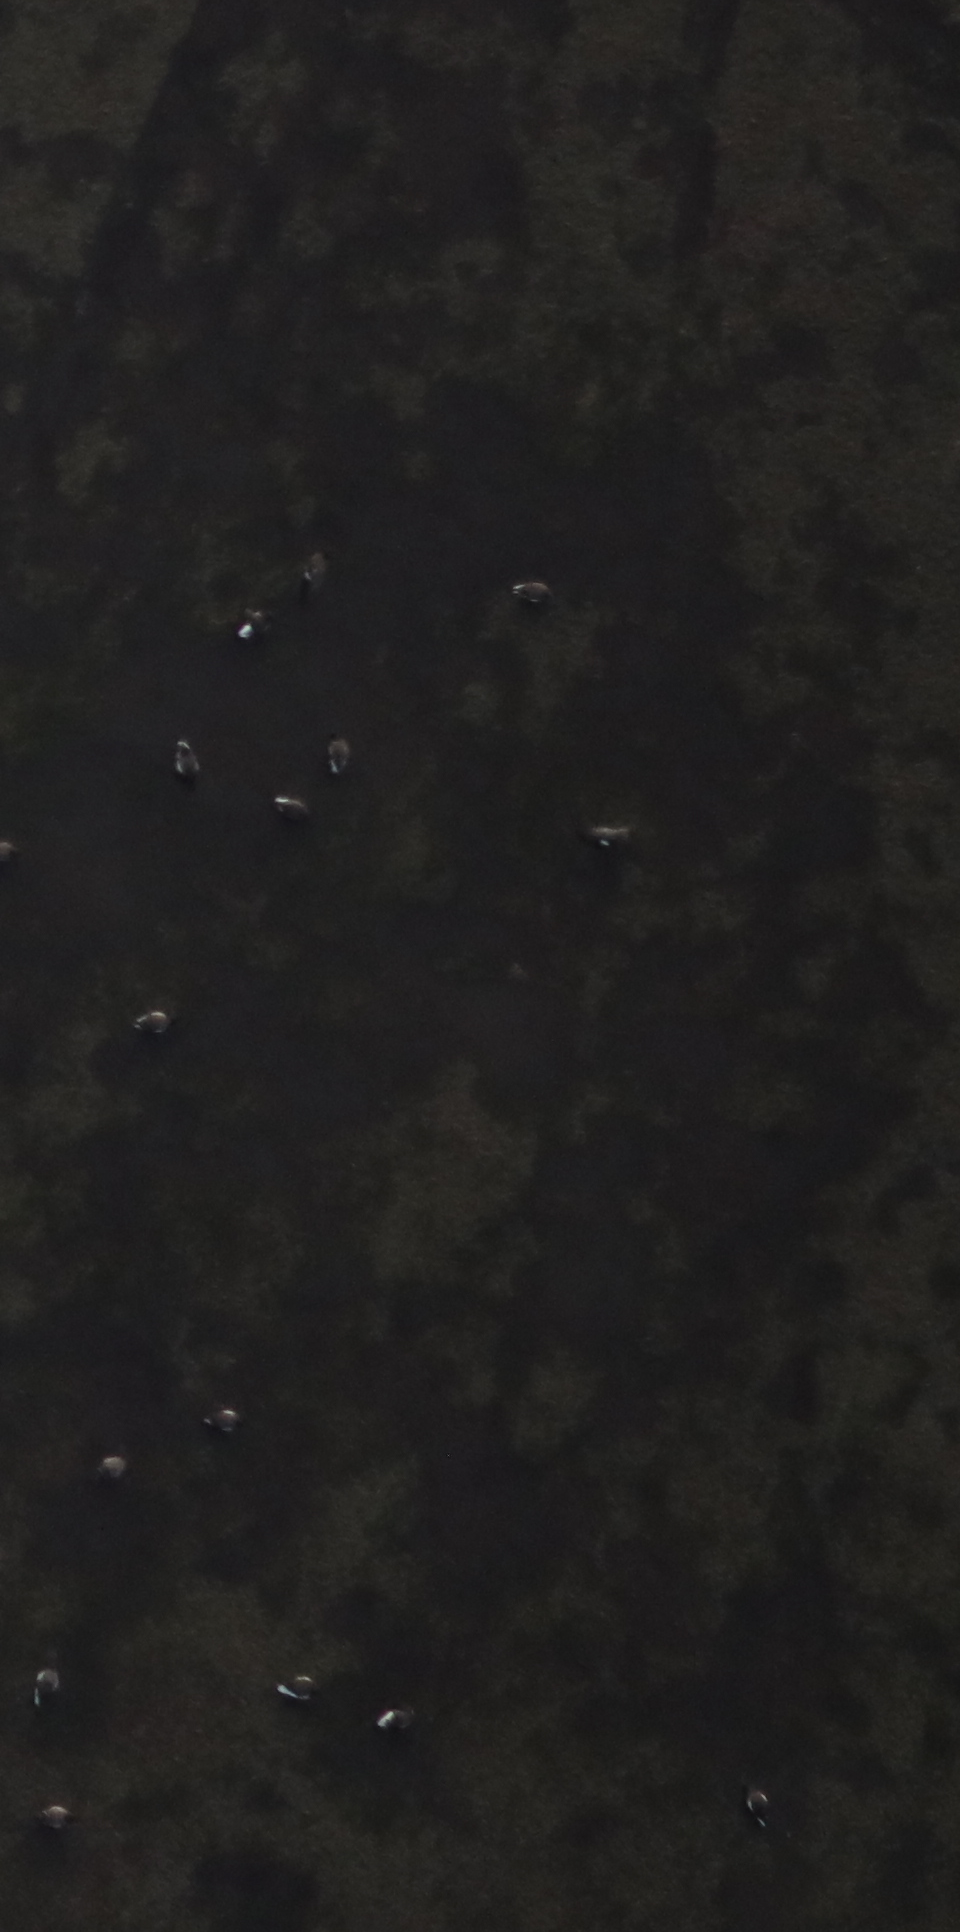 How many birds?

16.